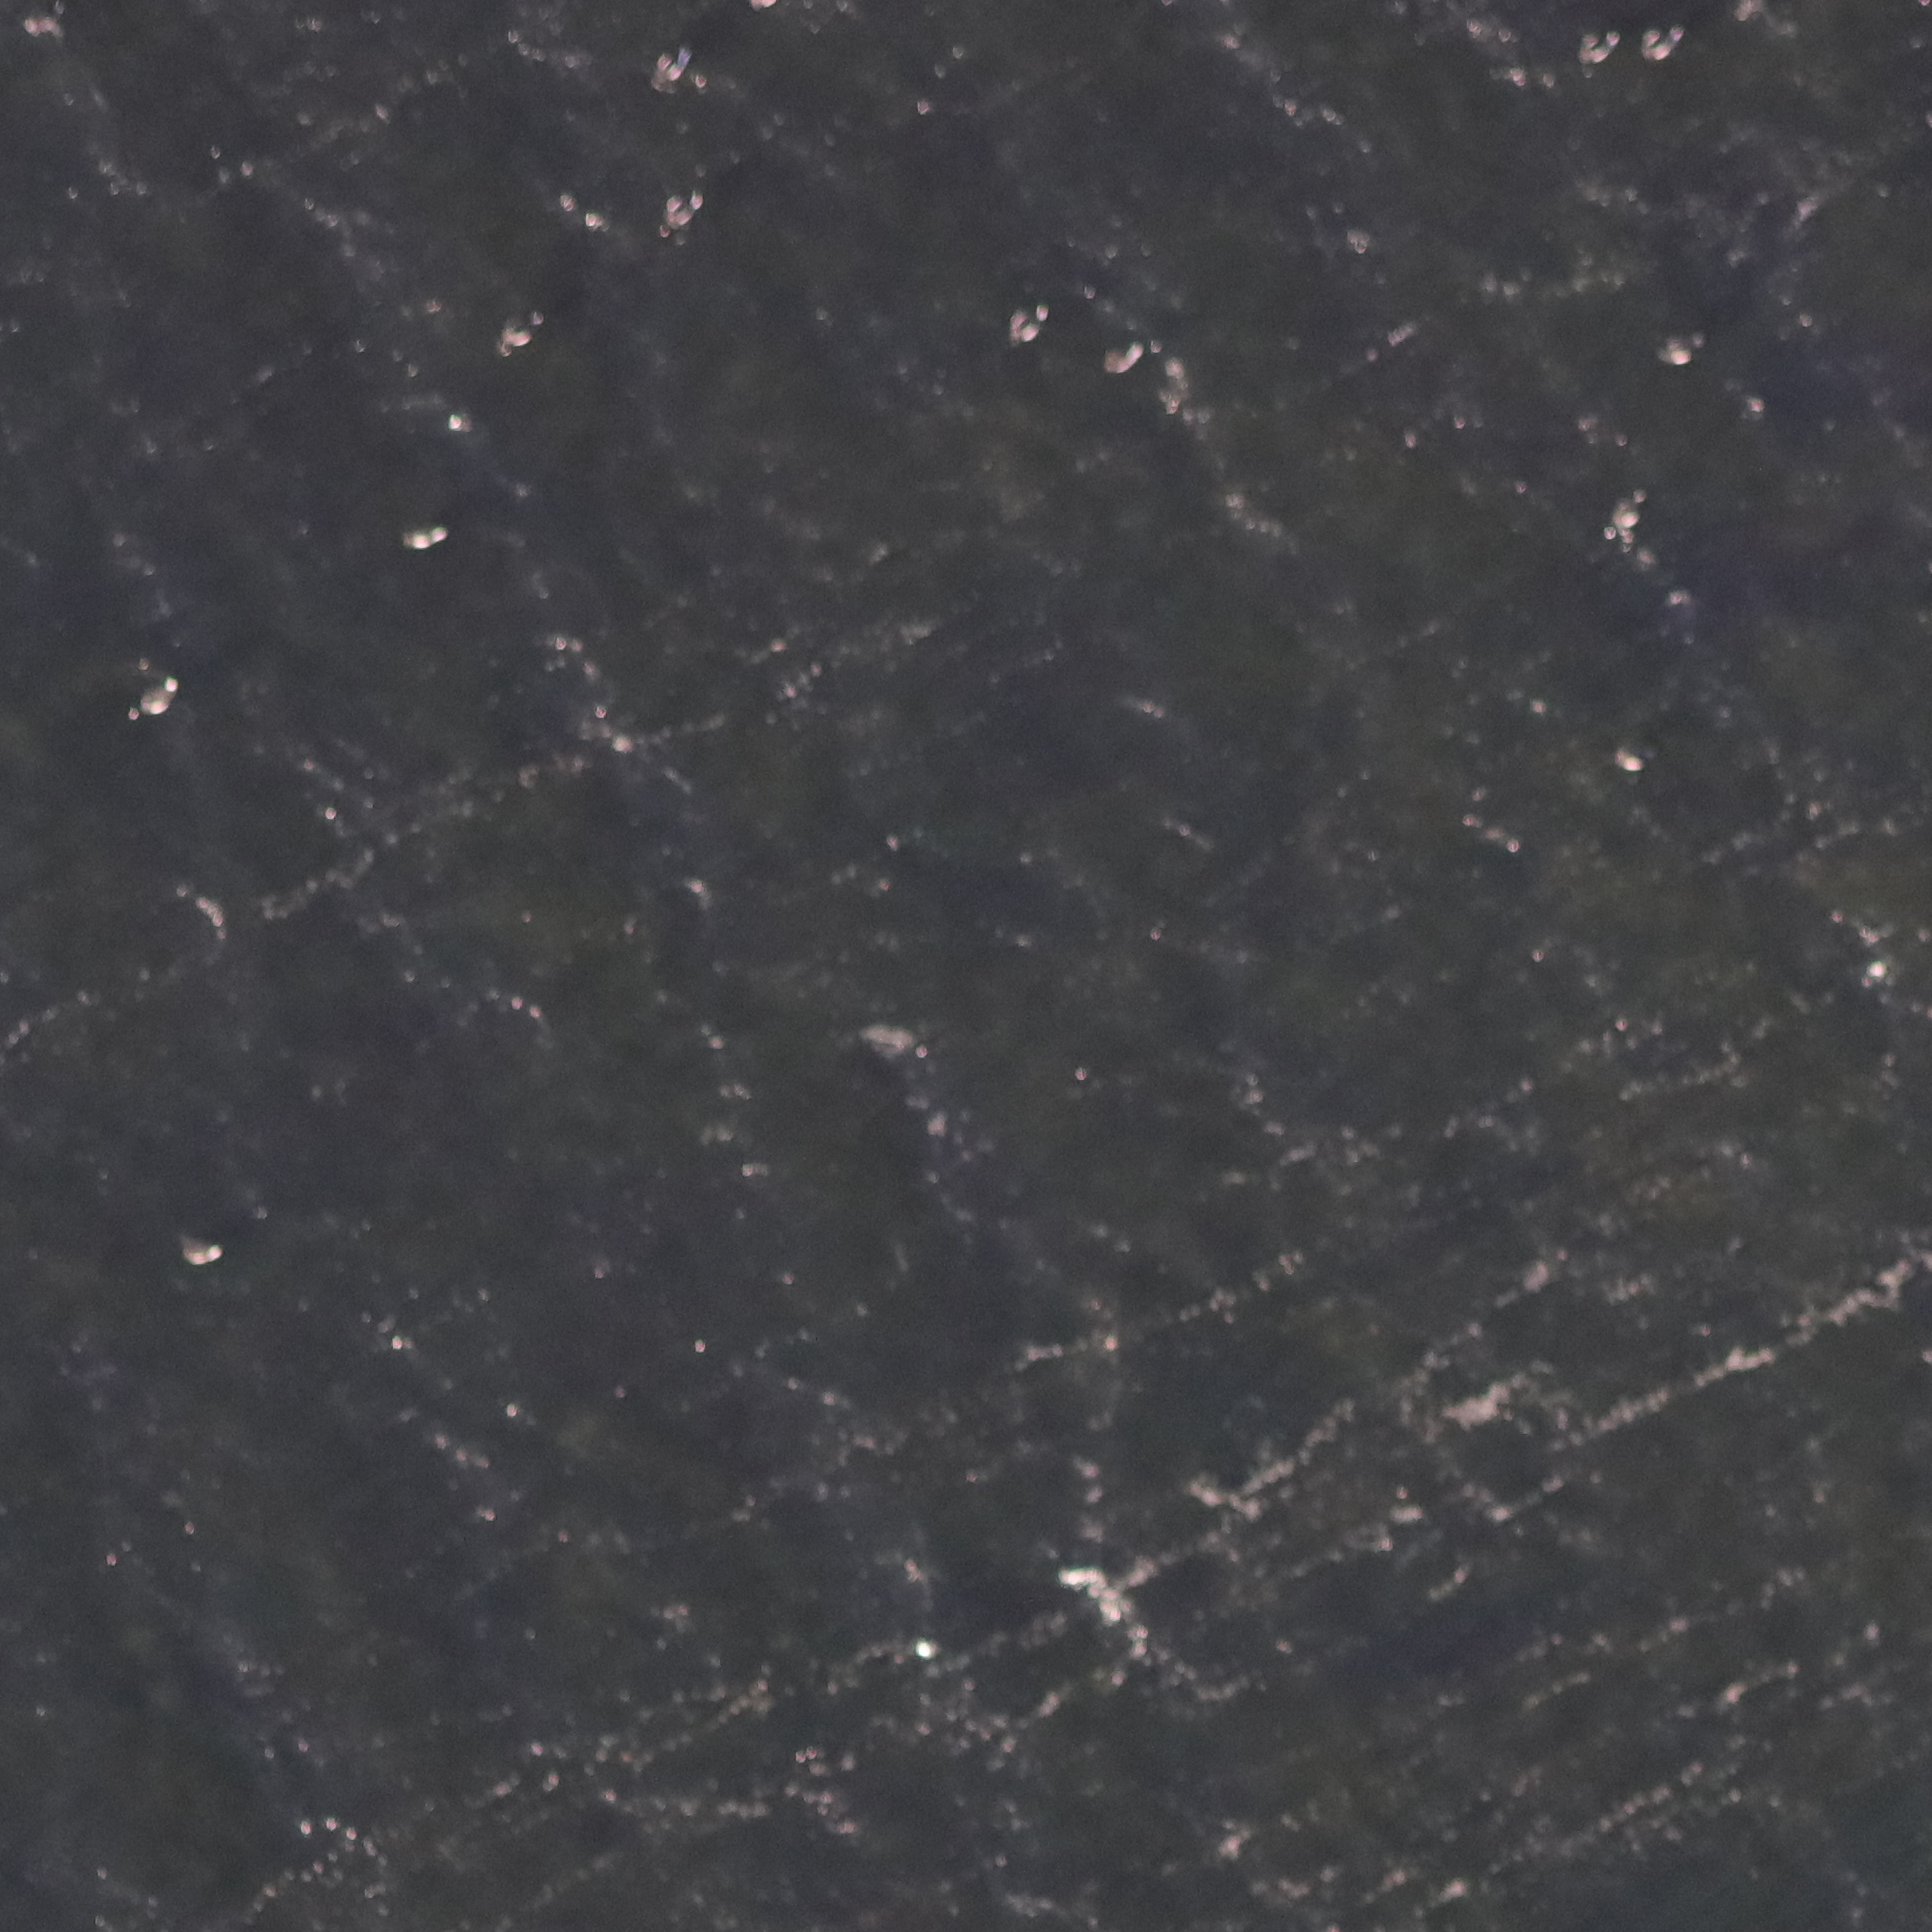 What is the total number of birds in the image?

12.